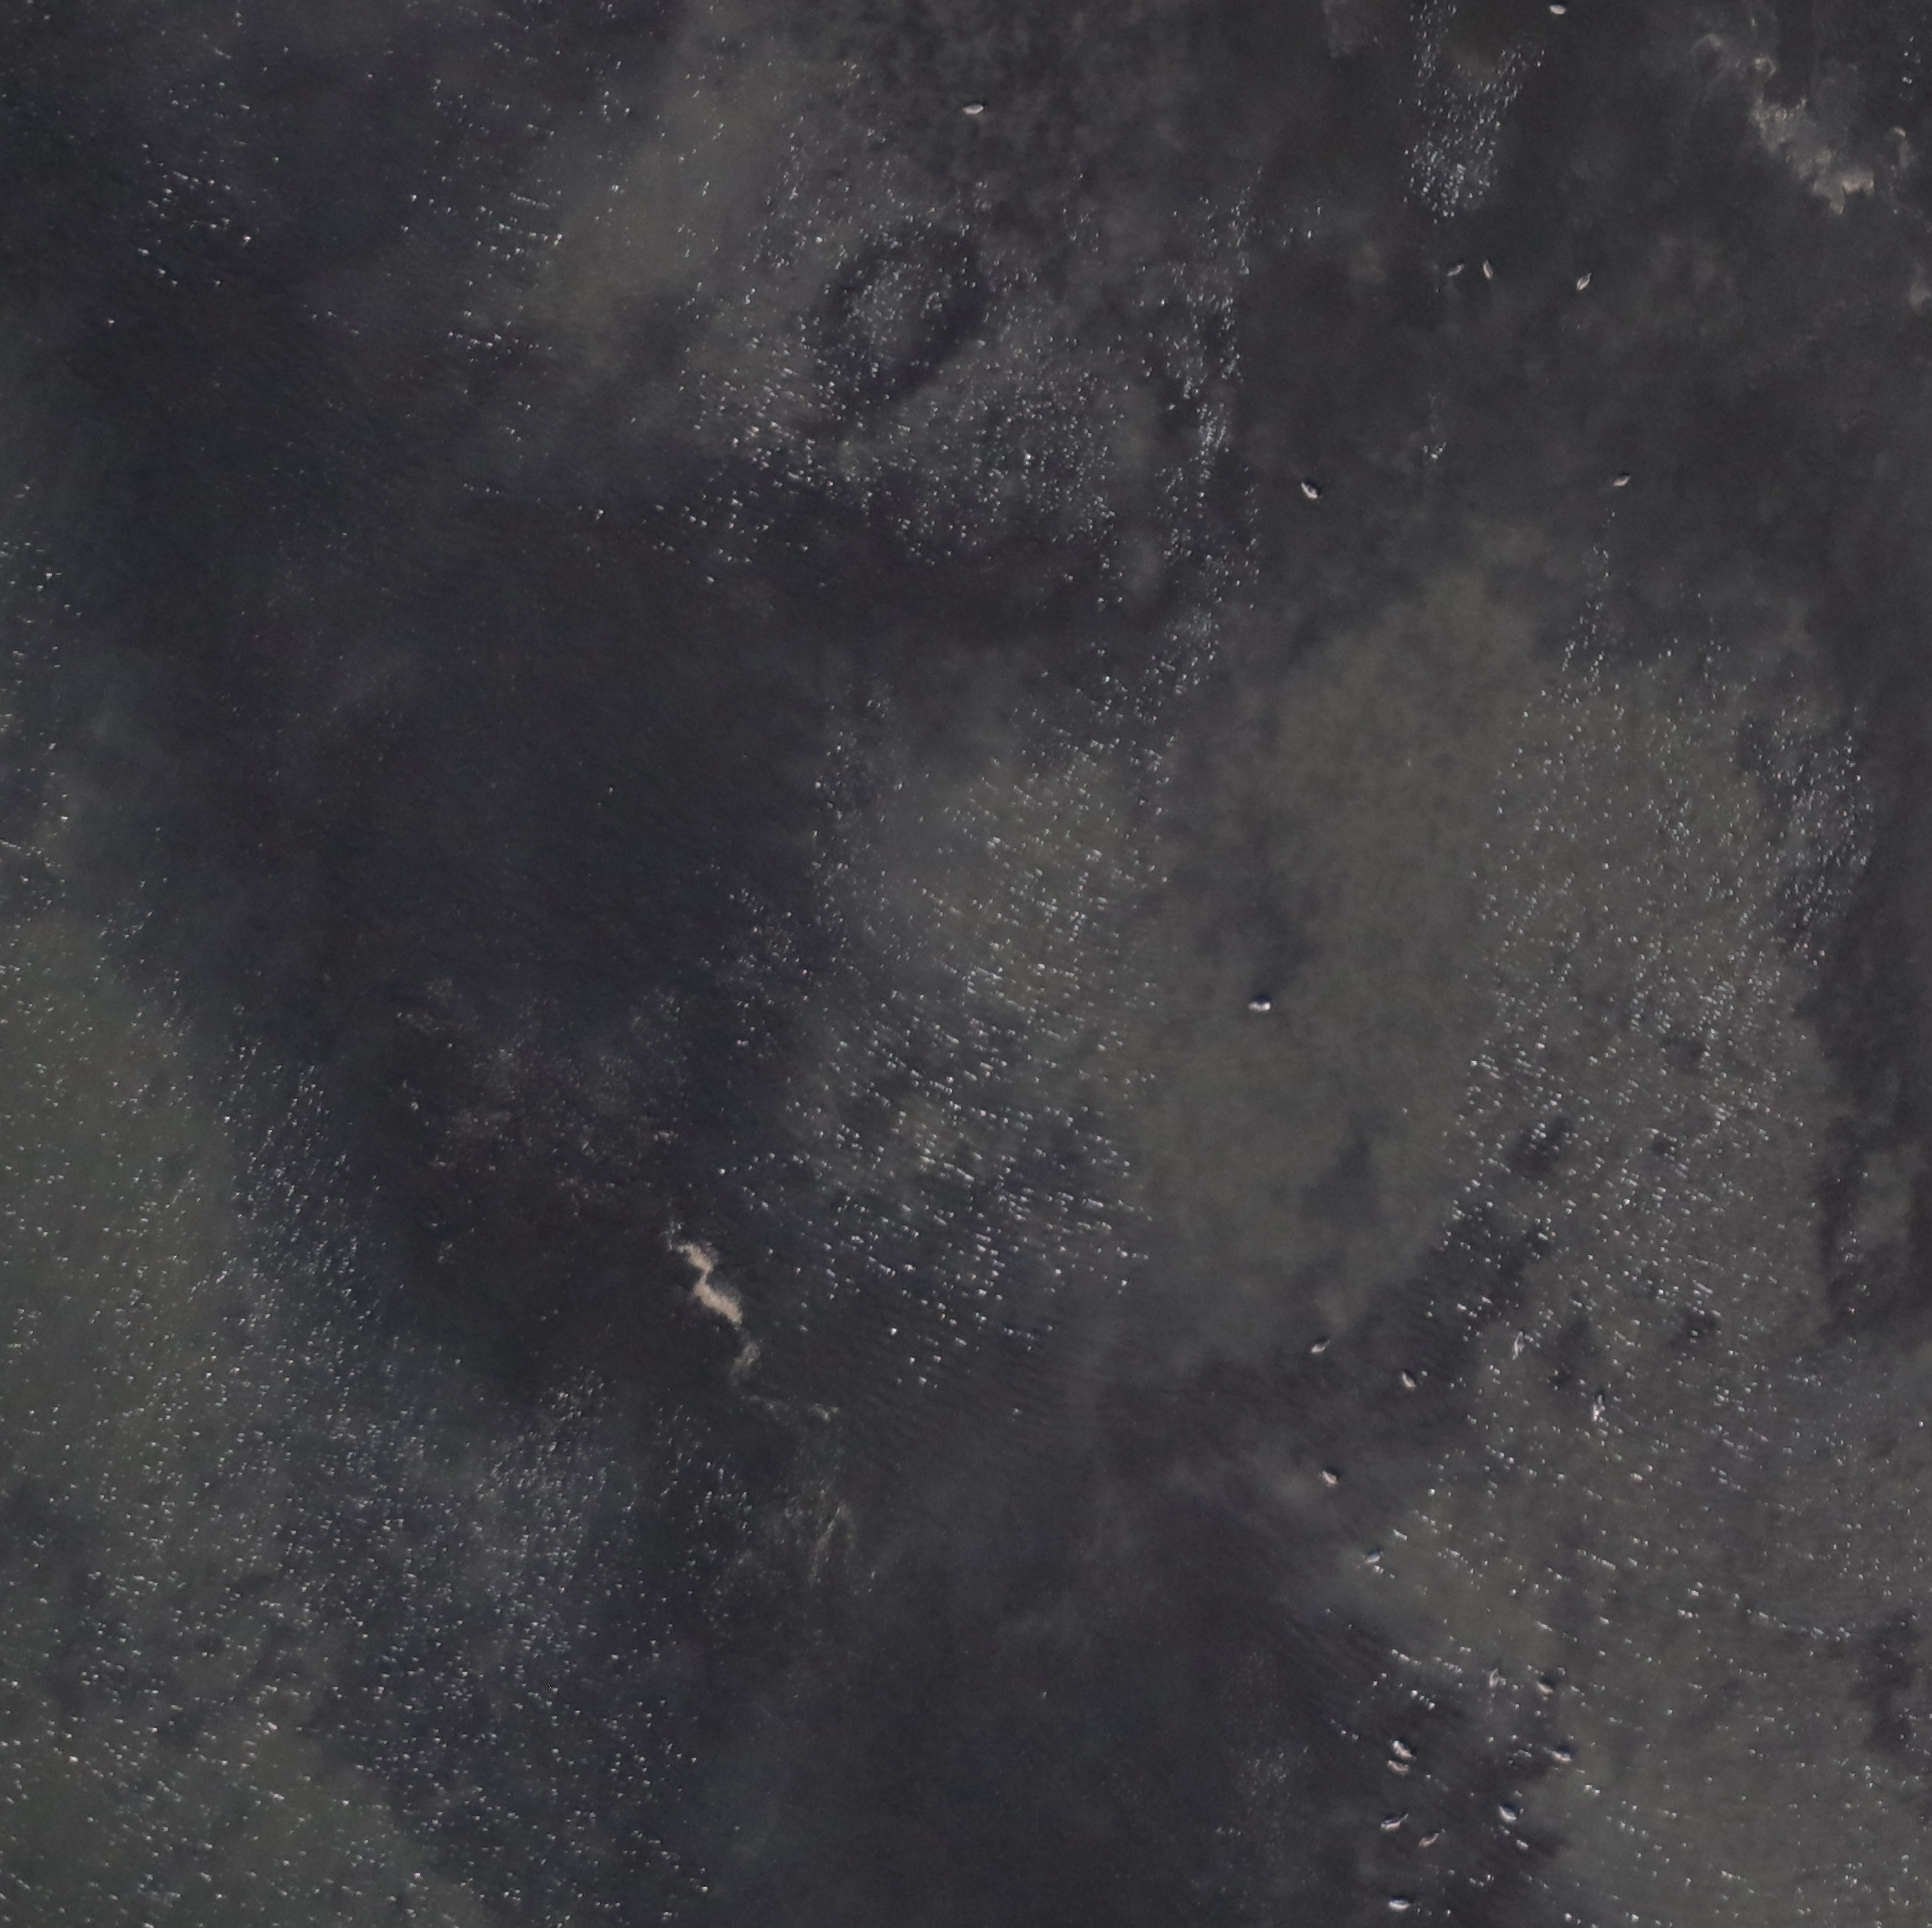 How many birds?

23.